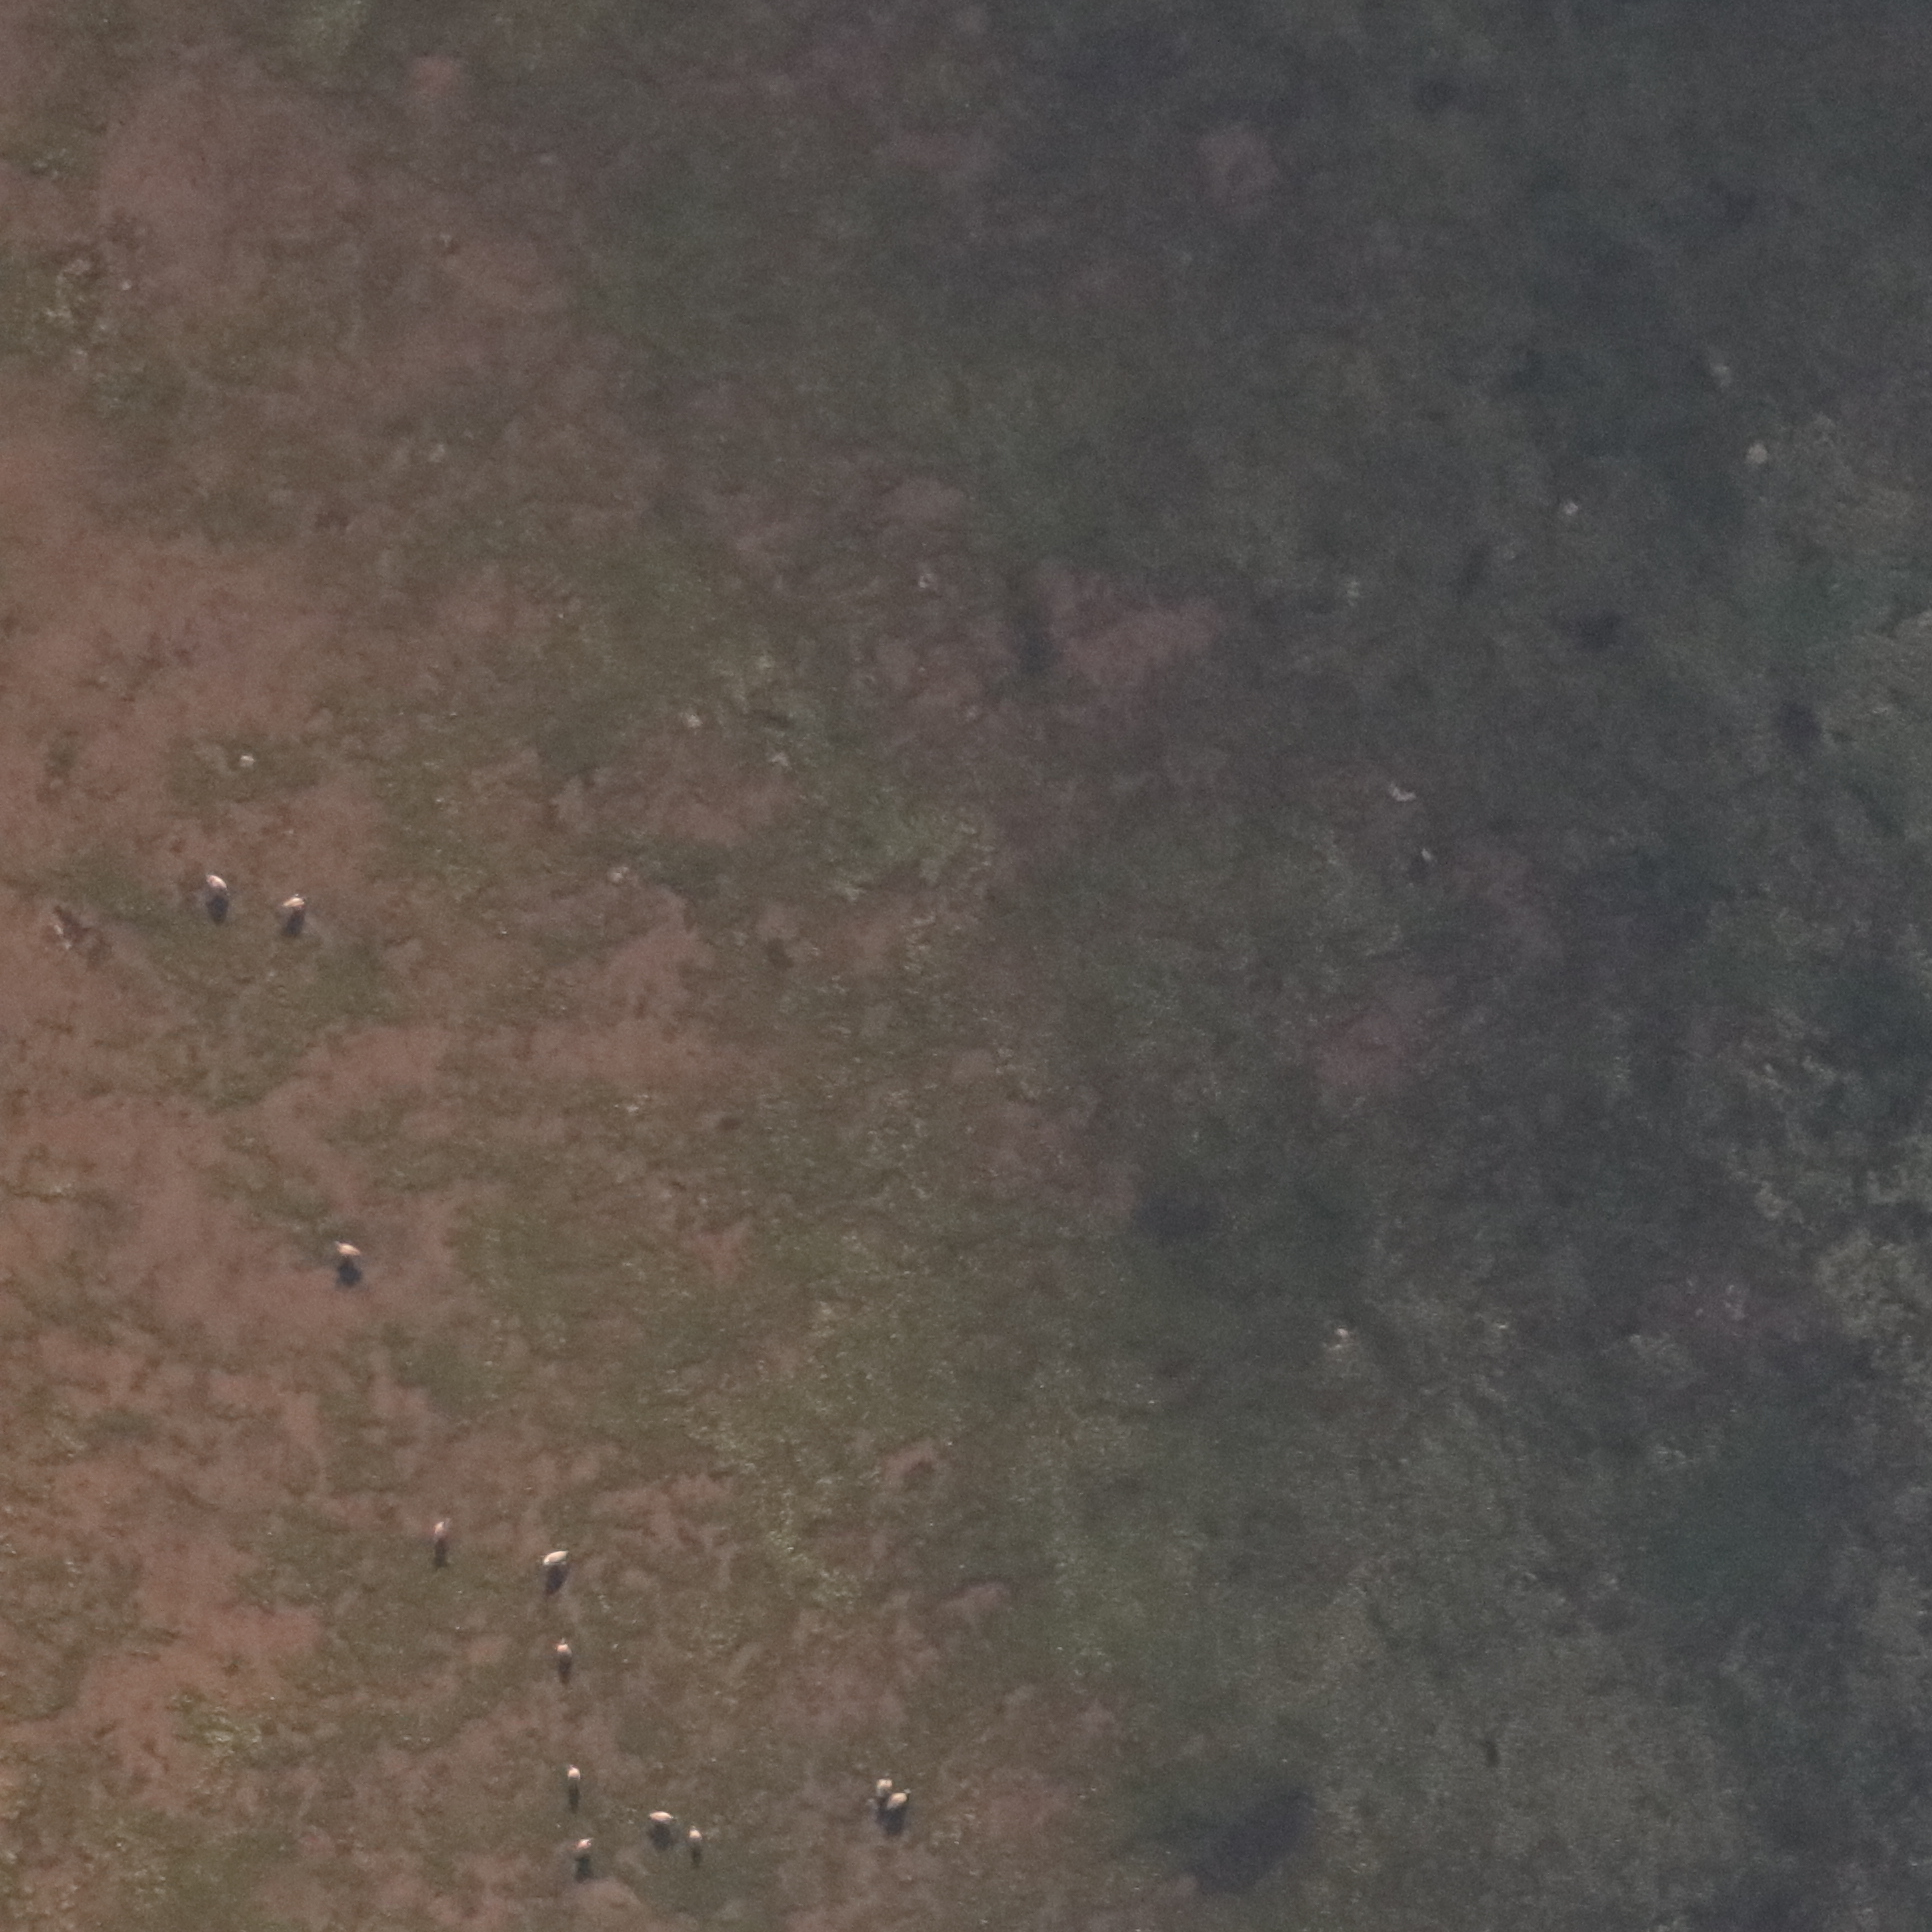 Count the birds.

12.